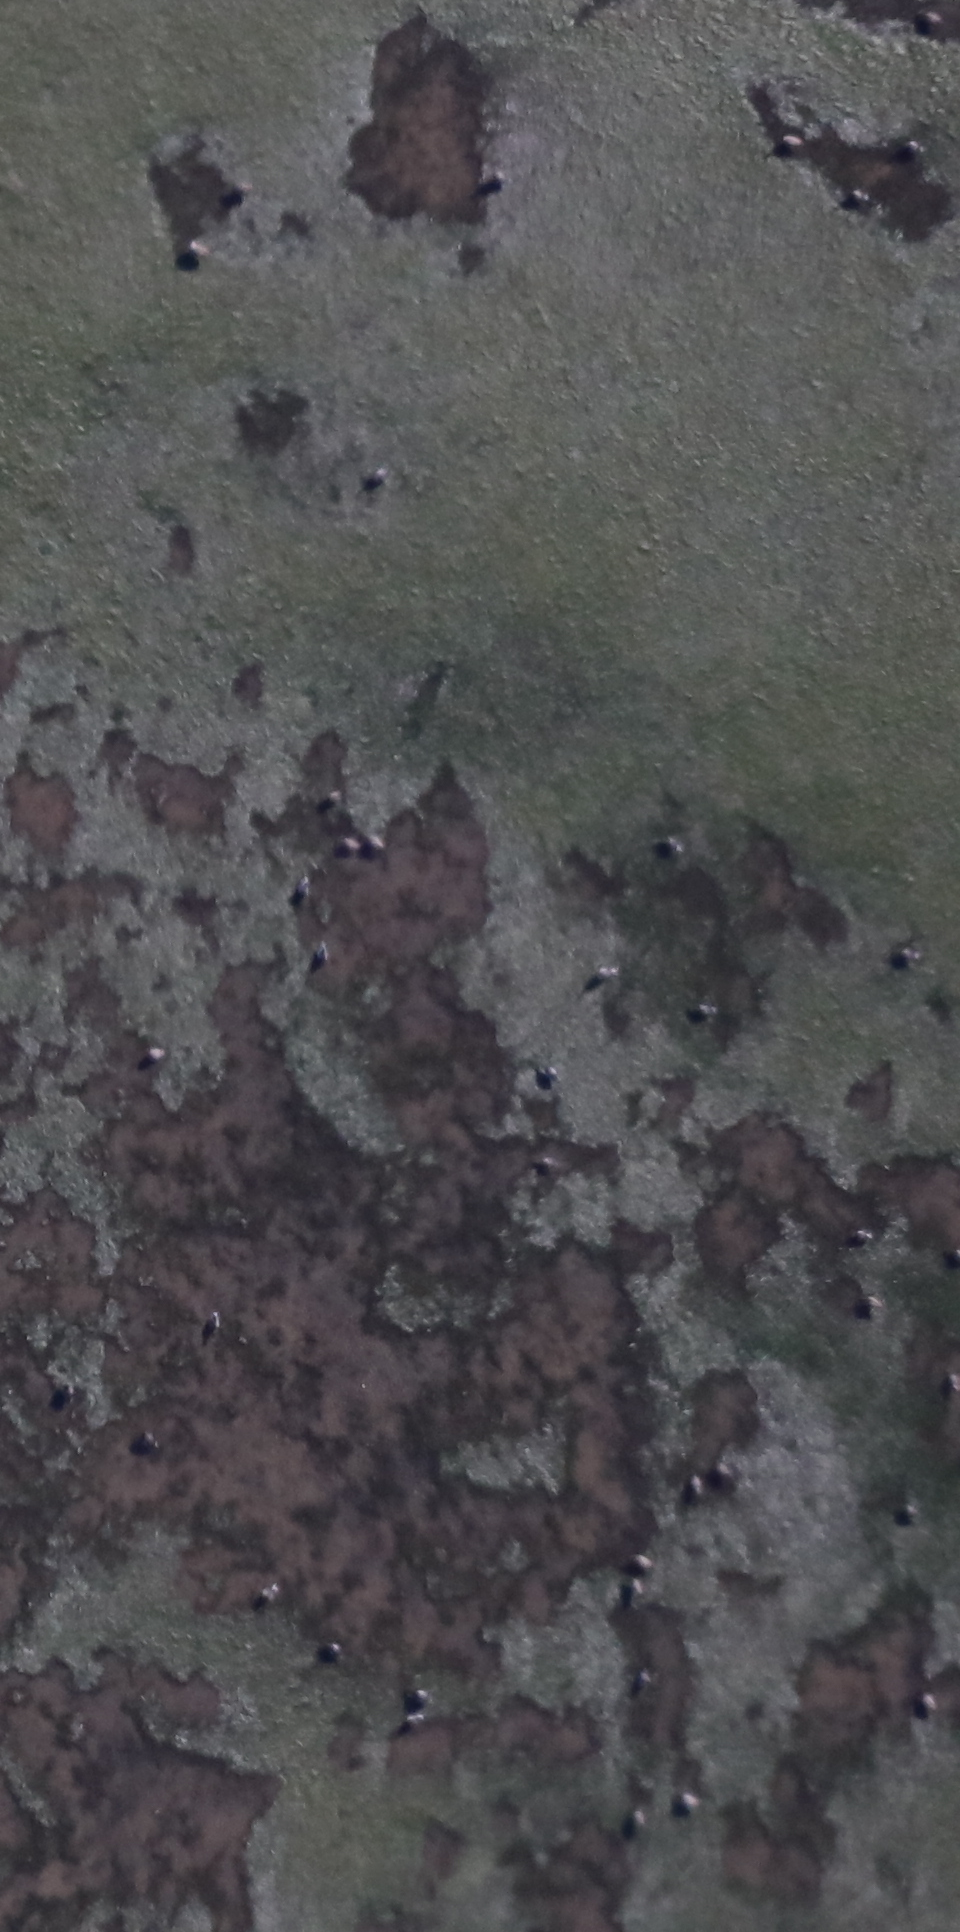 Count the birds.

39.